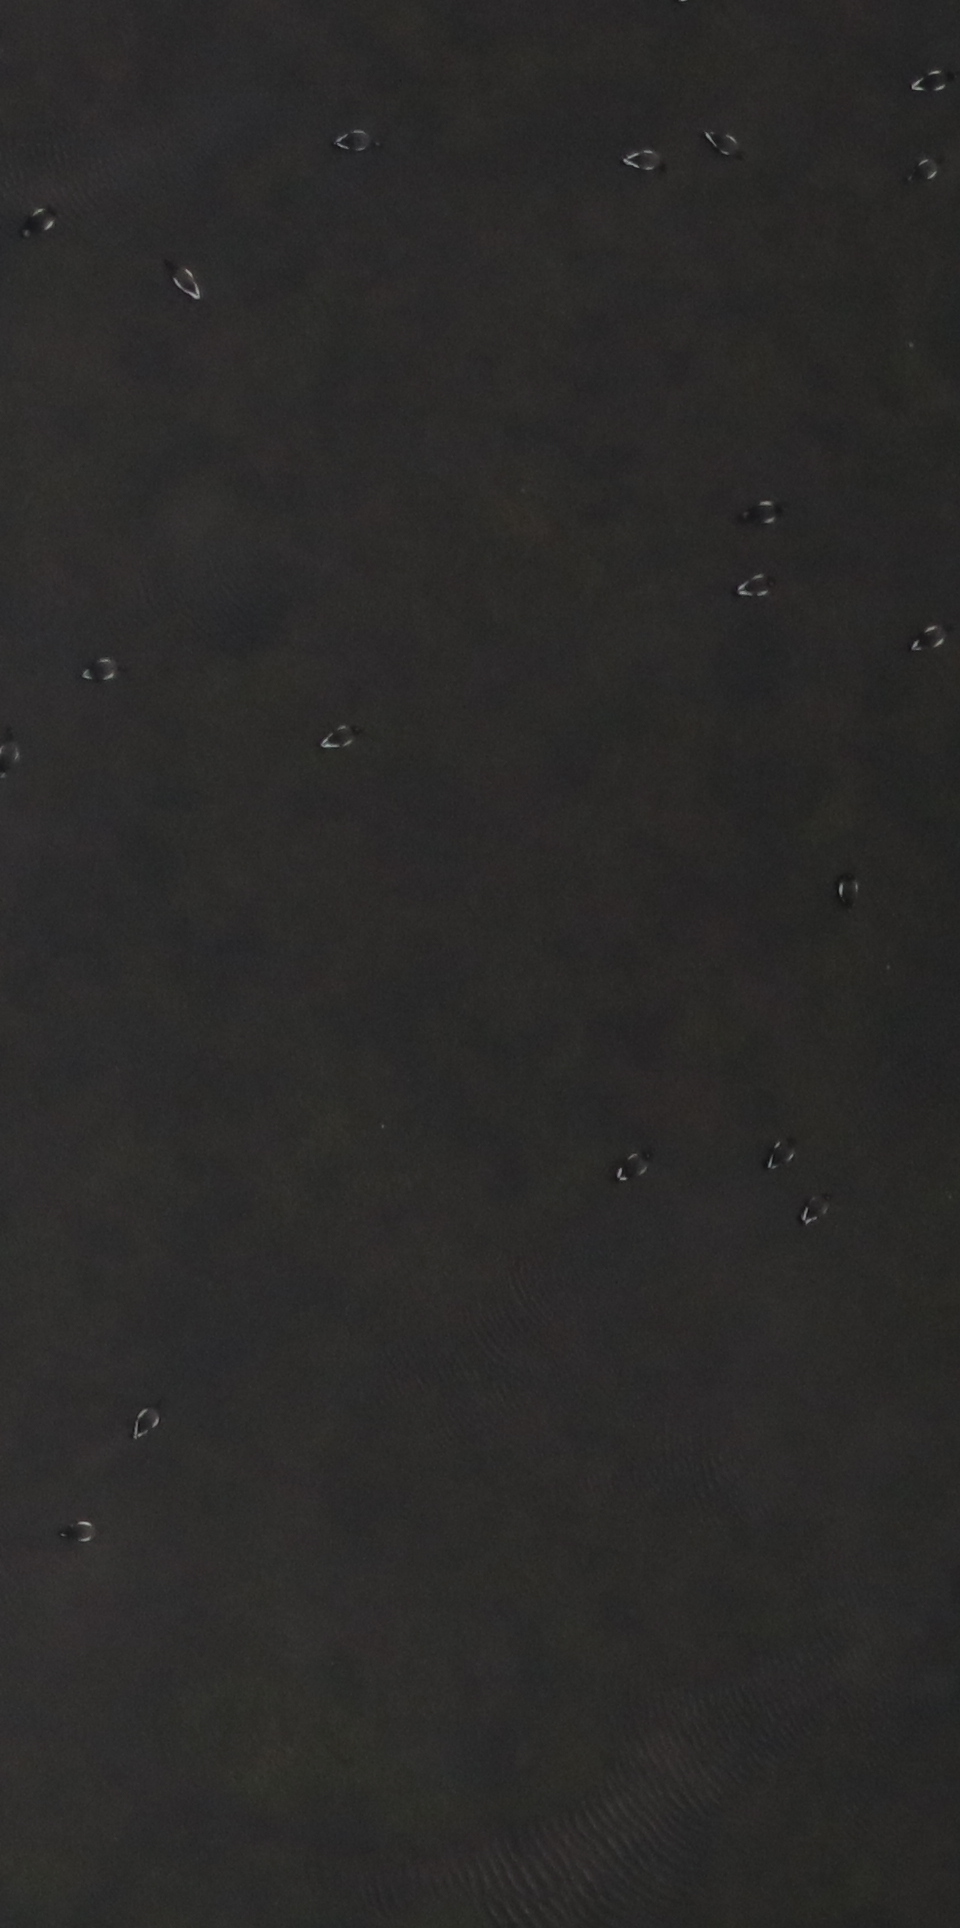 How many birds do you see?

19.